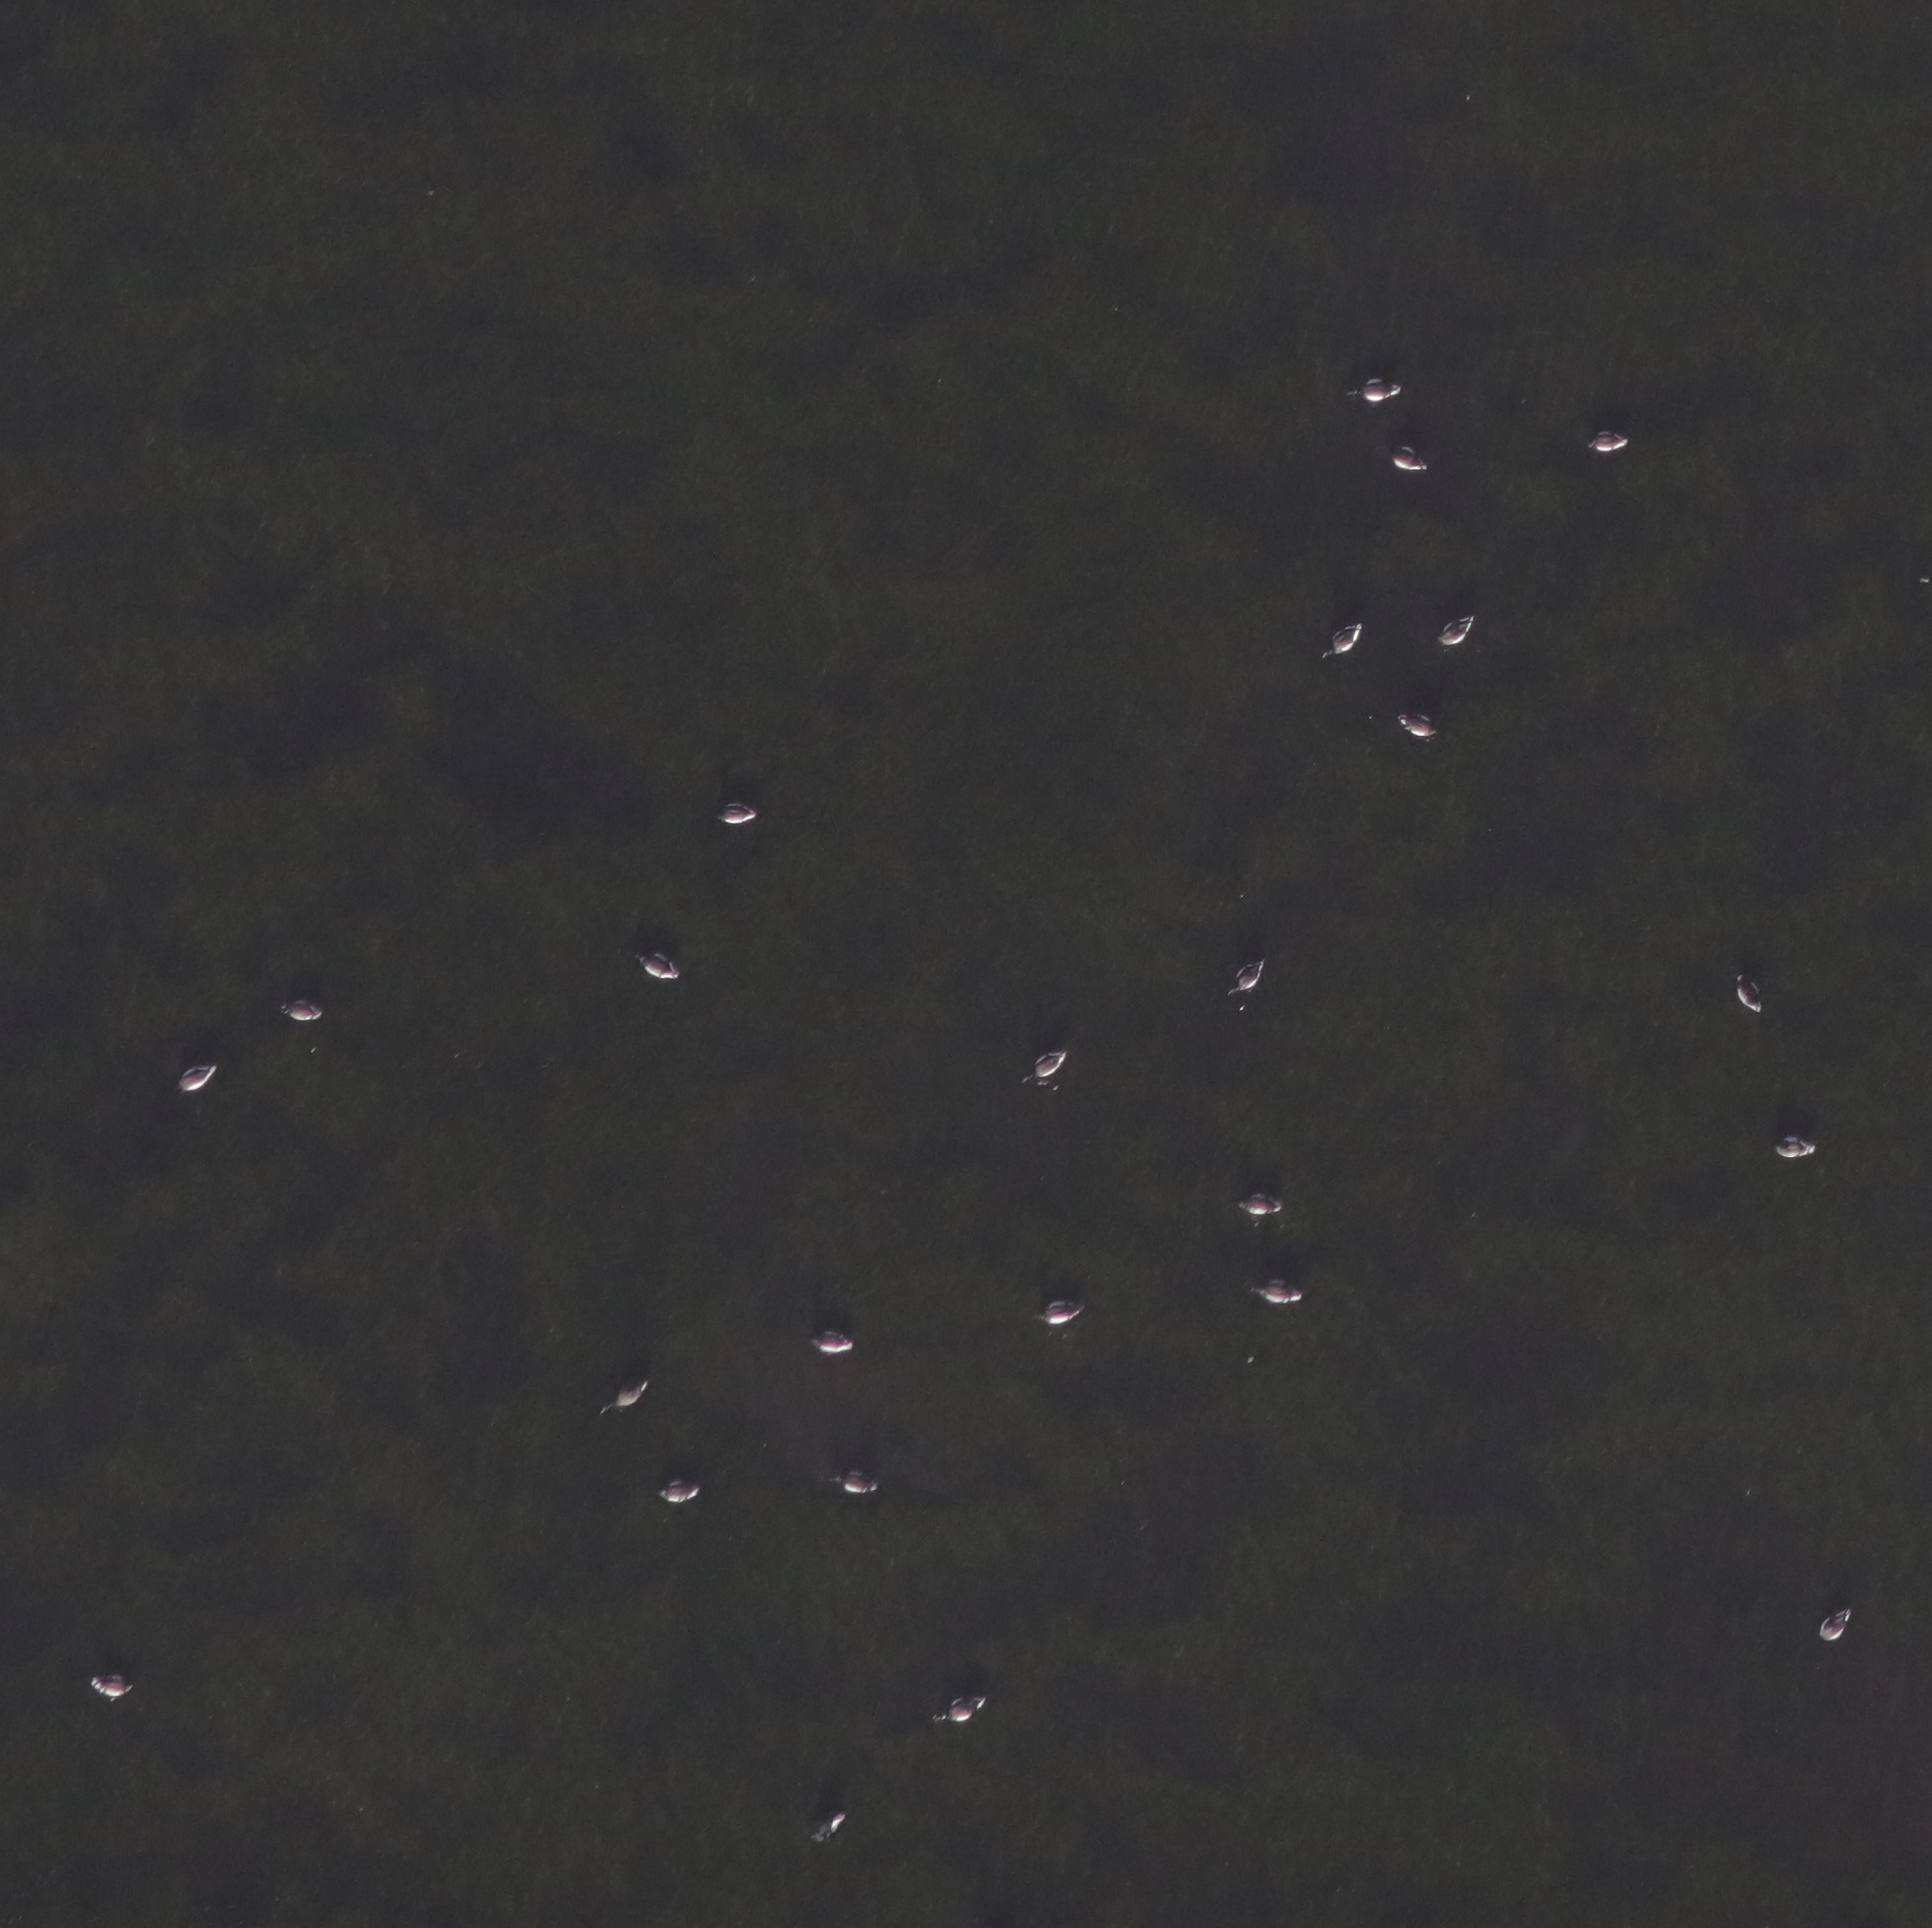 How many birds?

25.